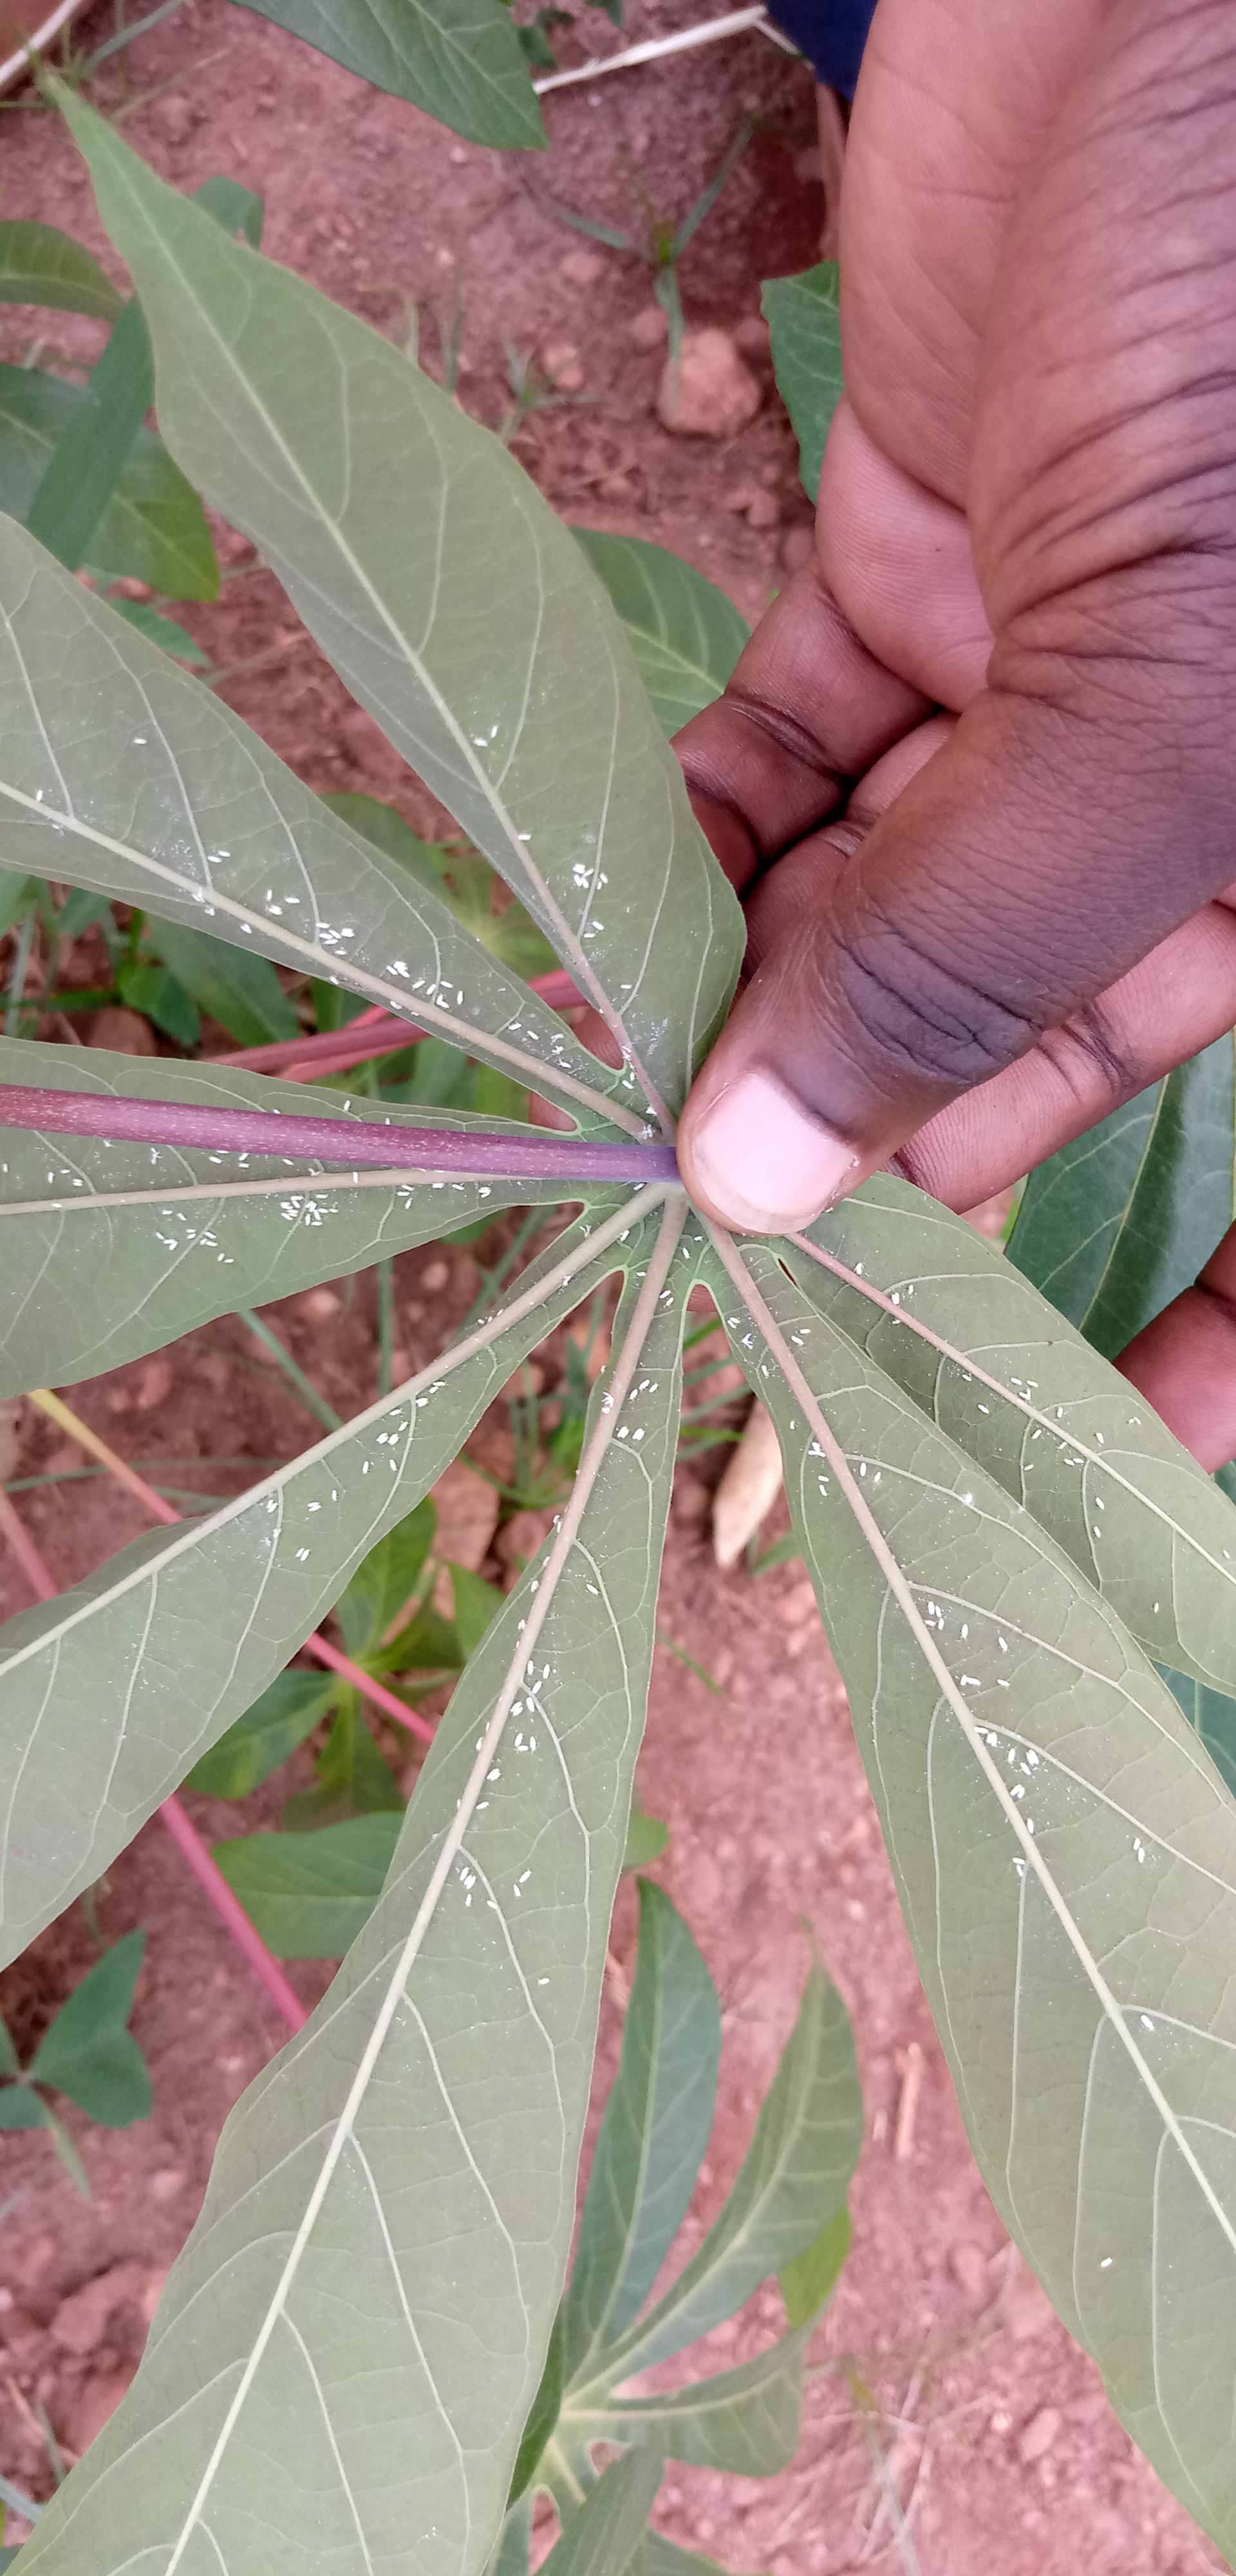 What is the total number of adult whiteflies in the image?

212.